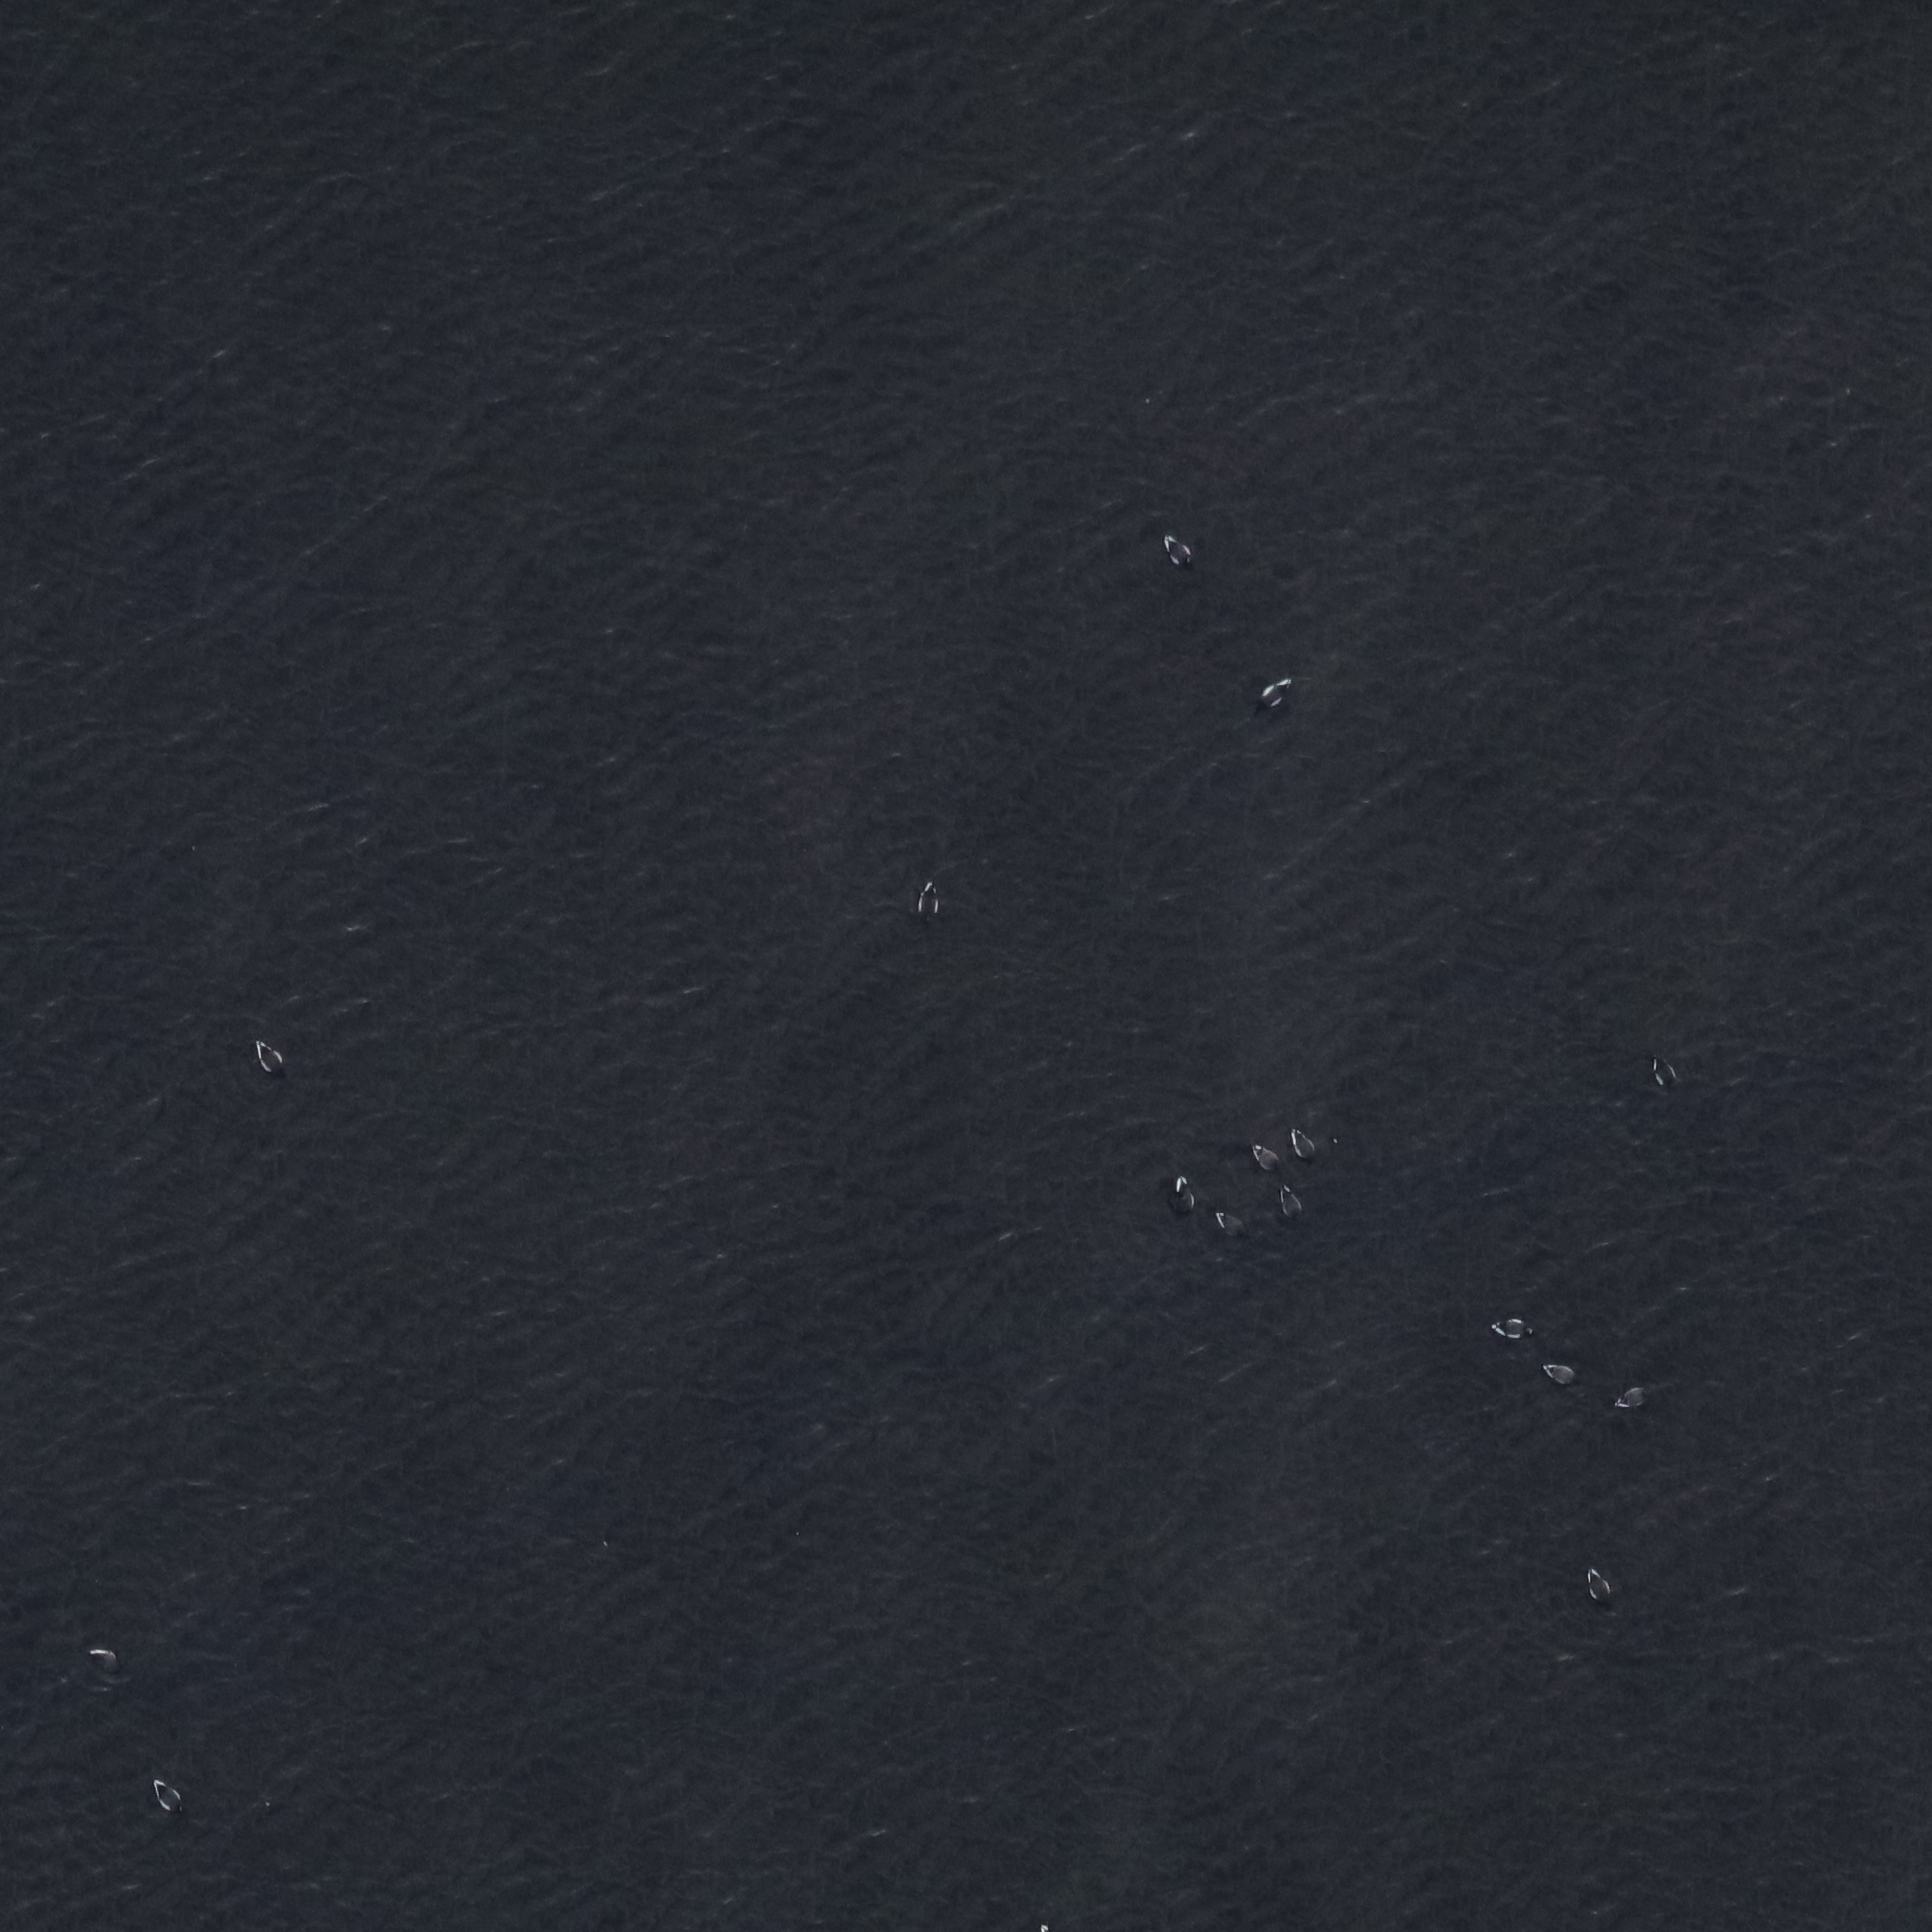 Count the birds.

16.